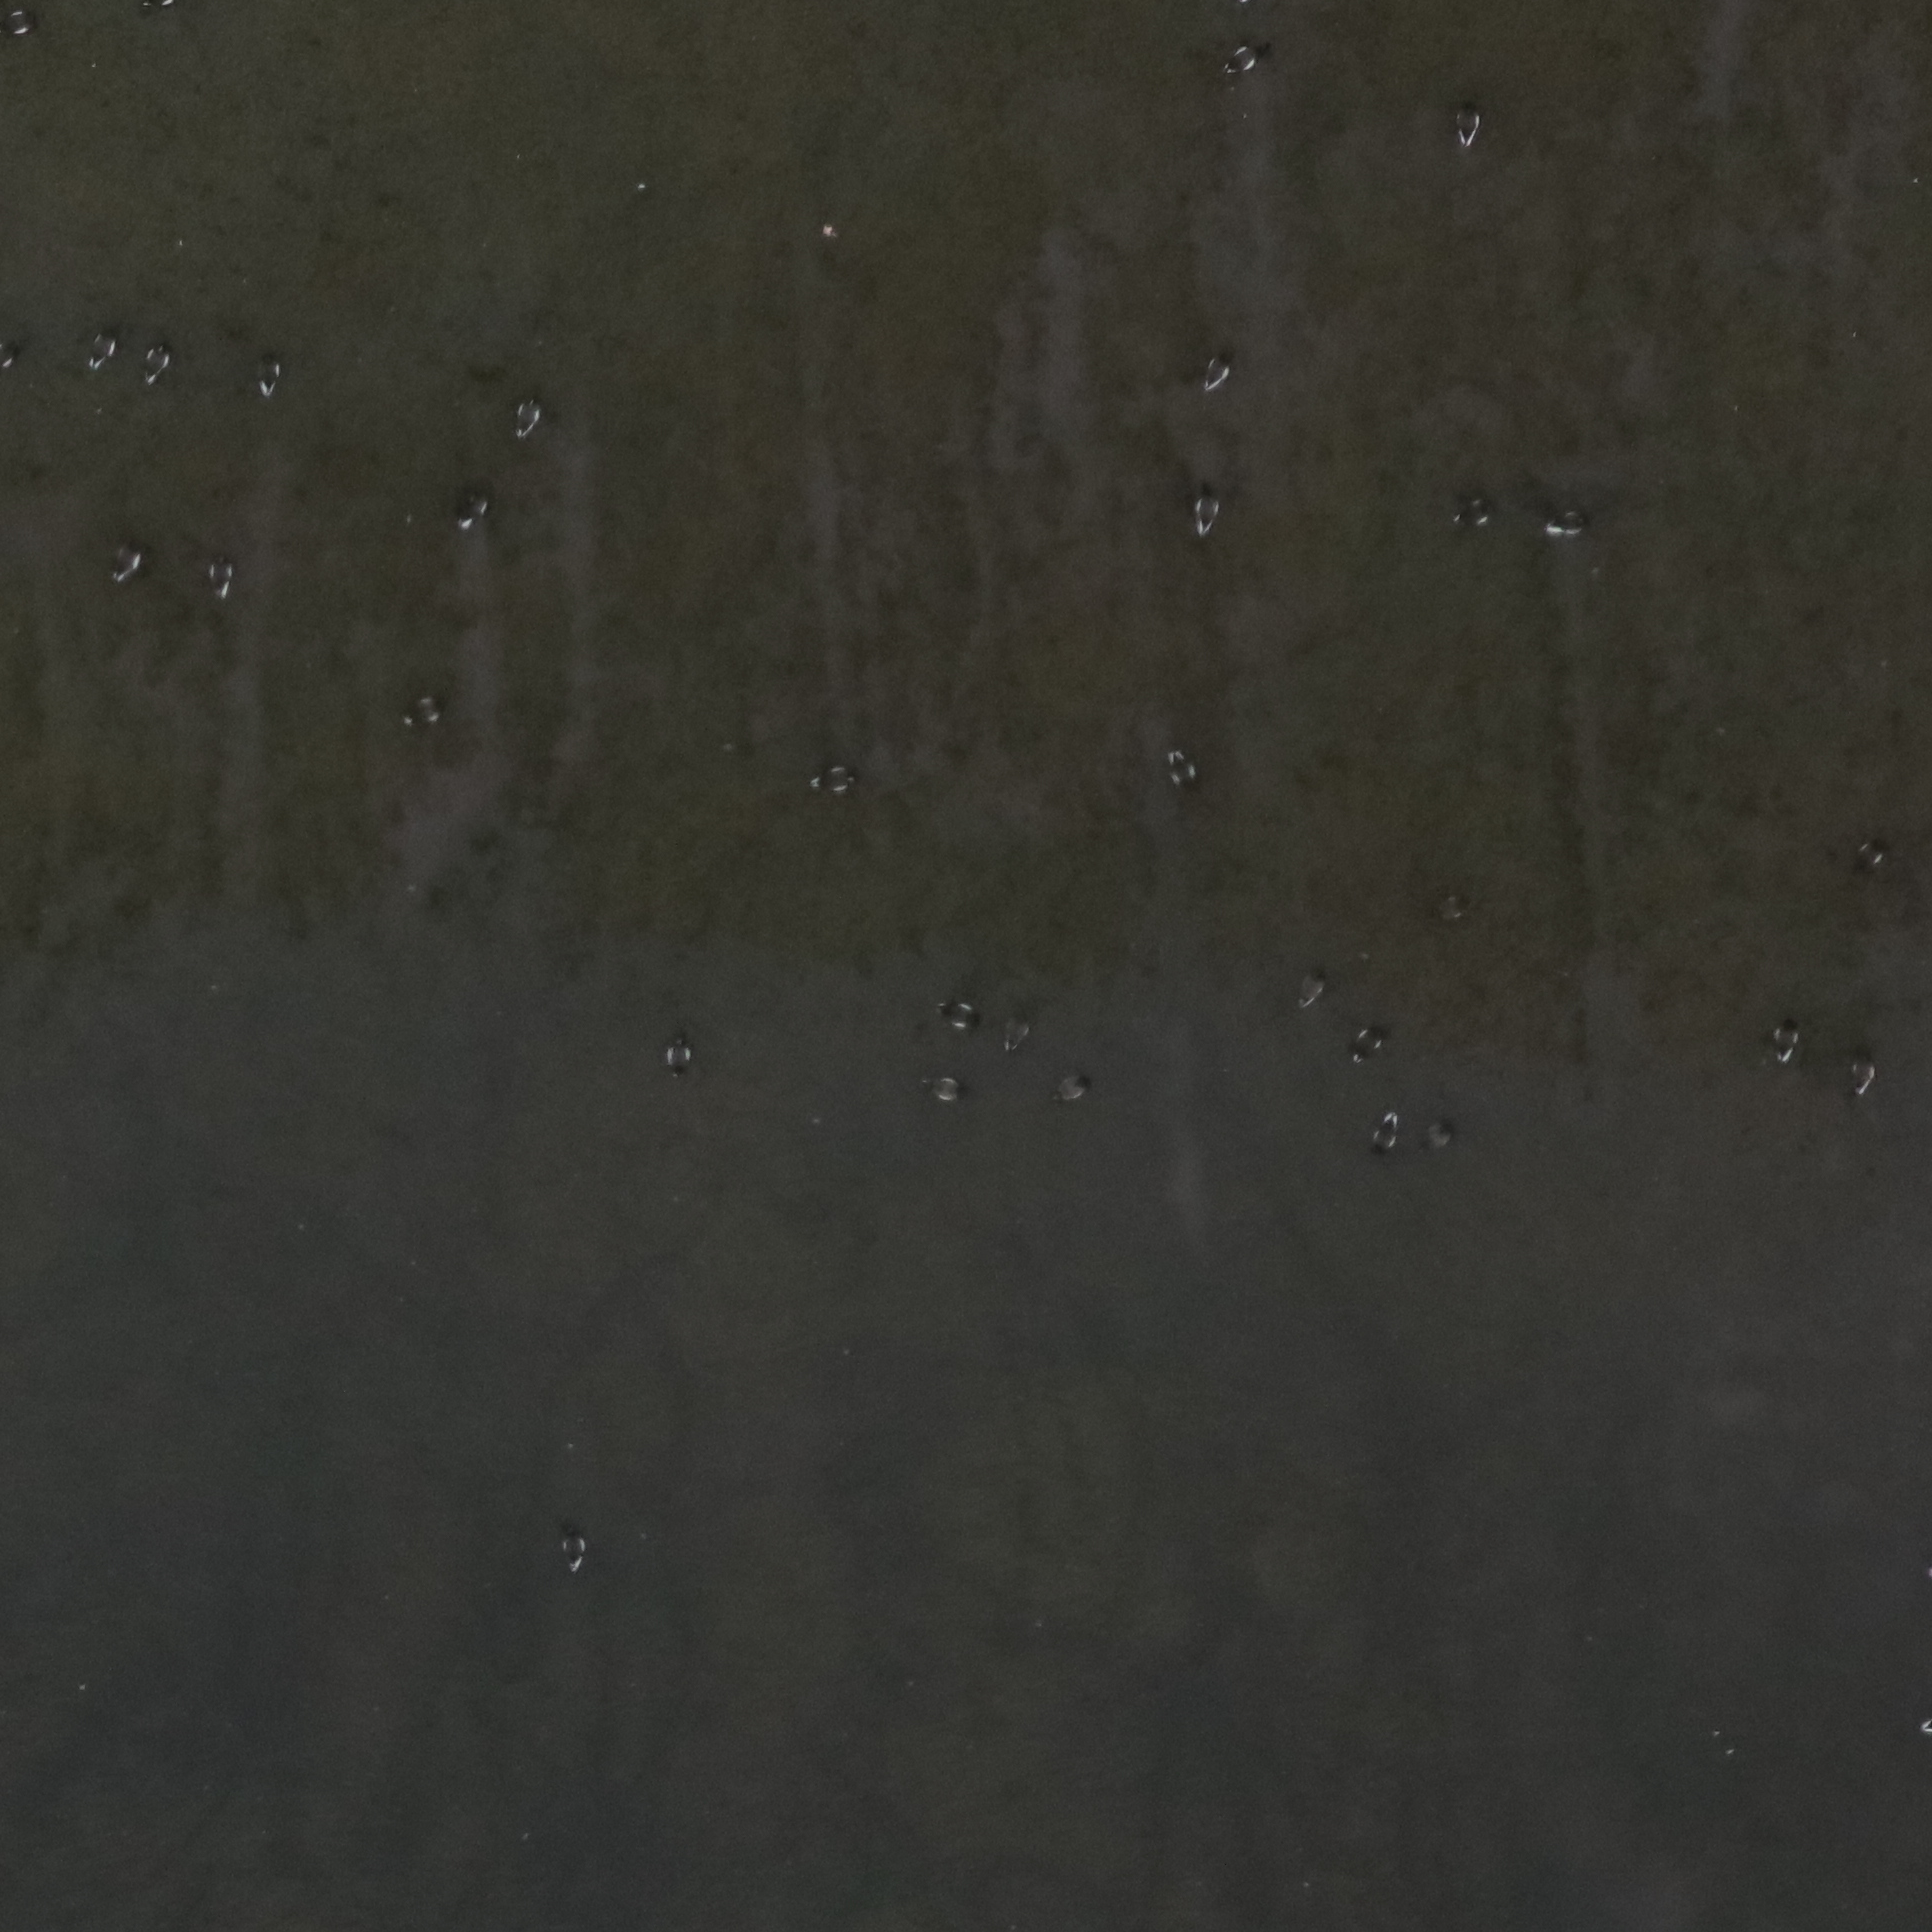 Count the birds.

31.